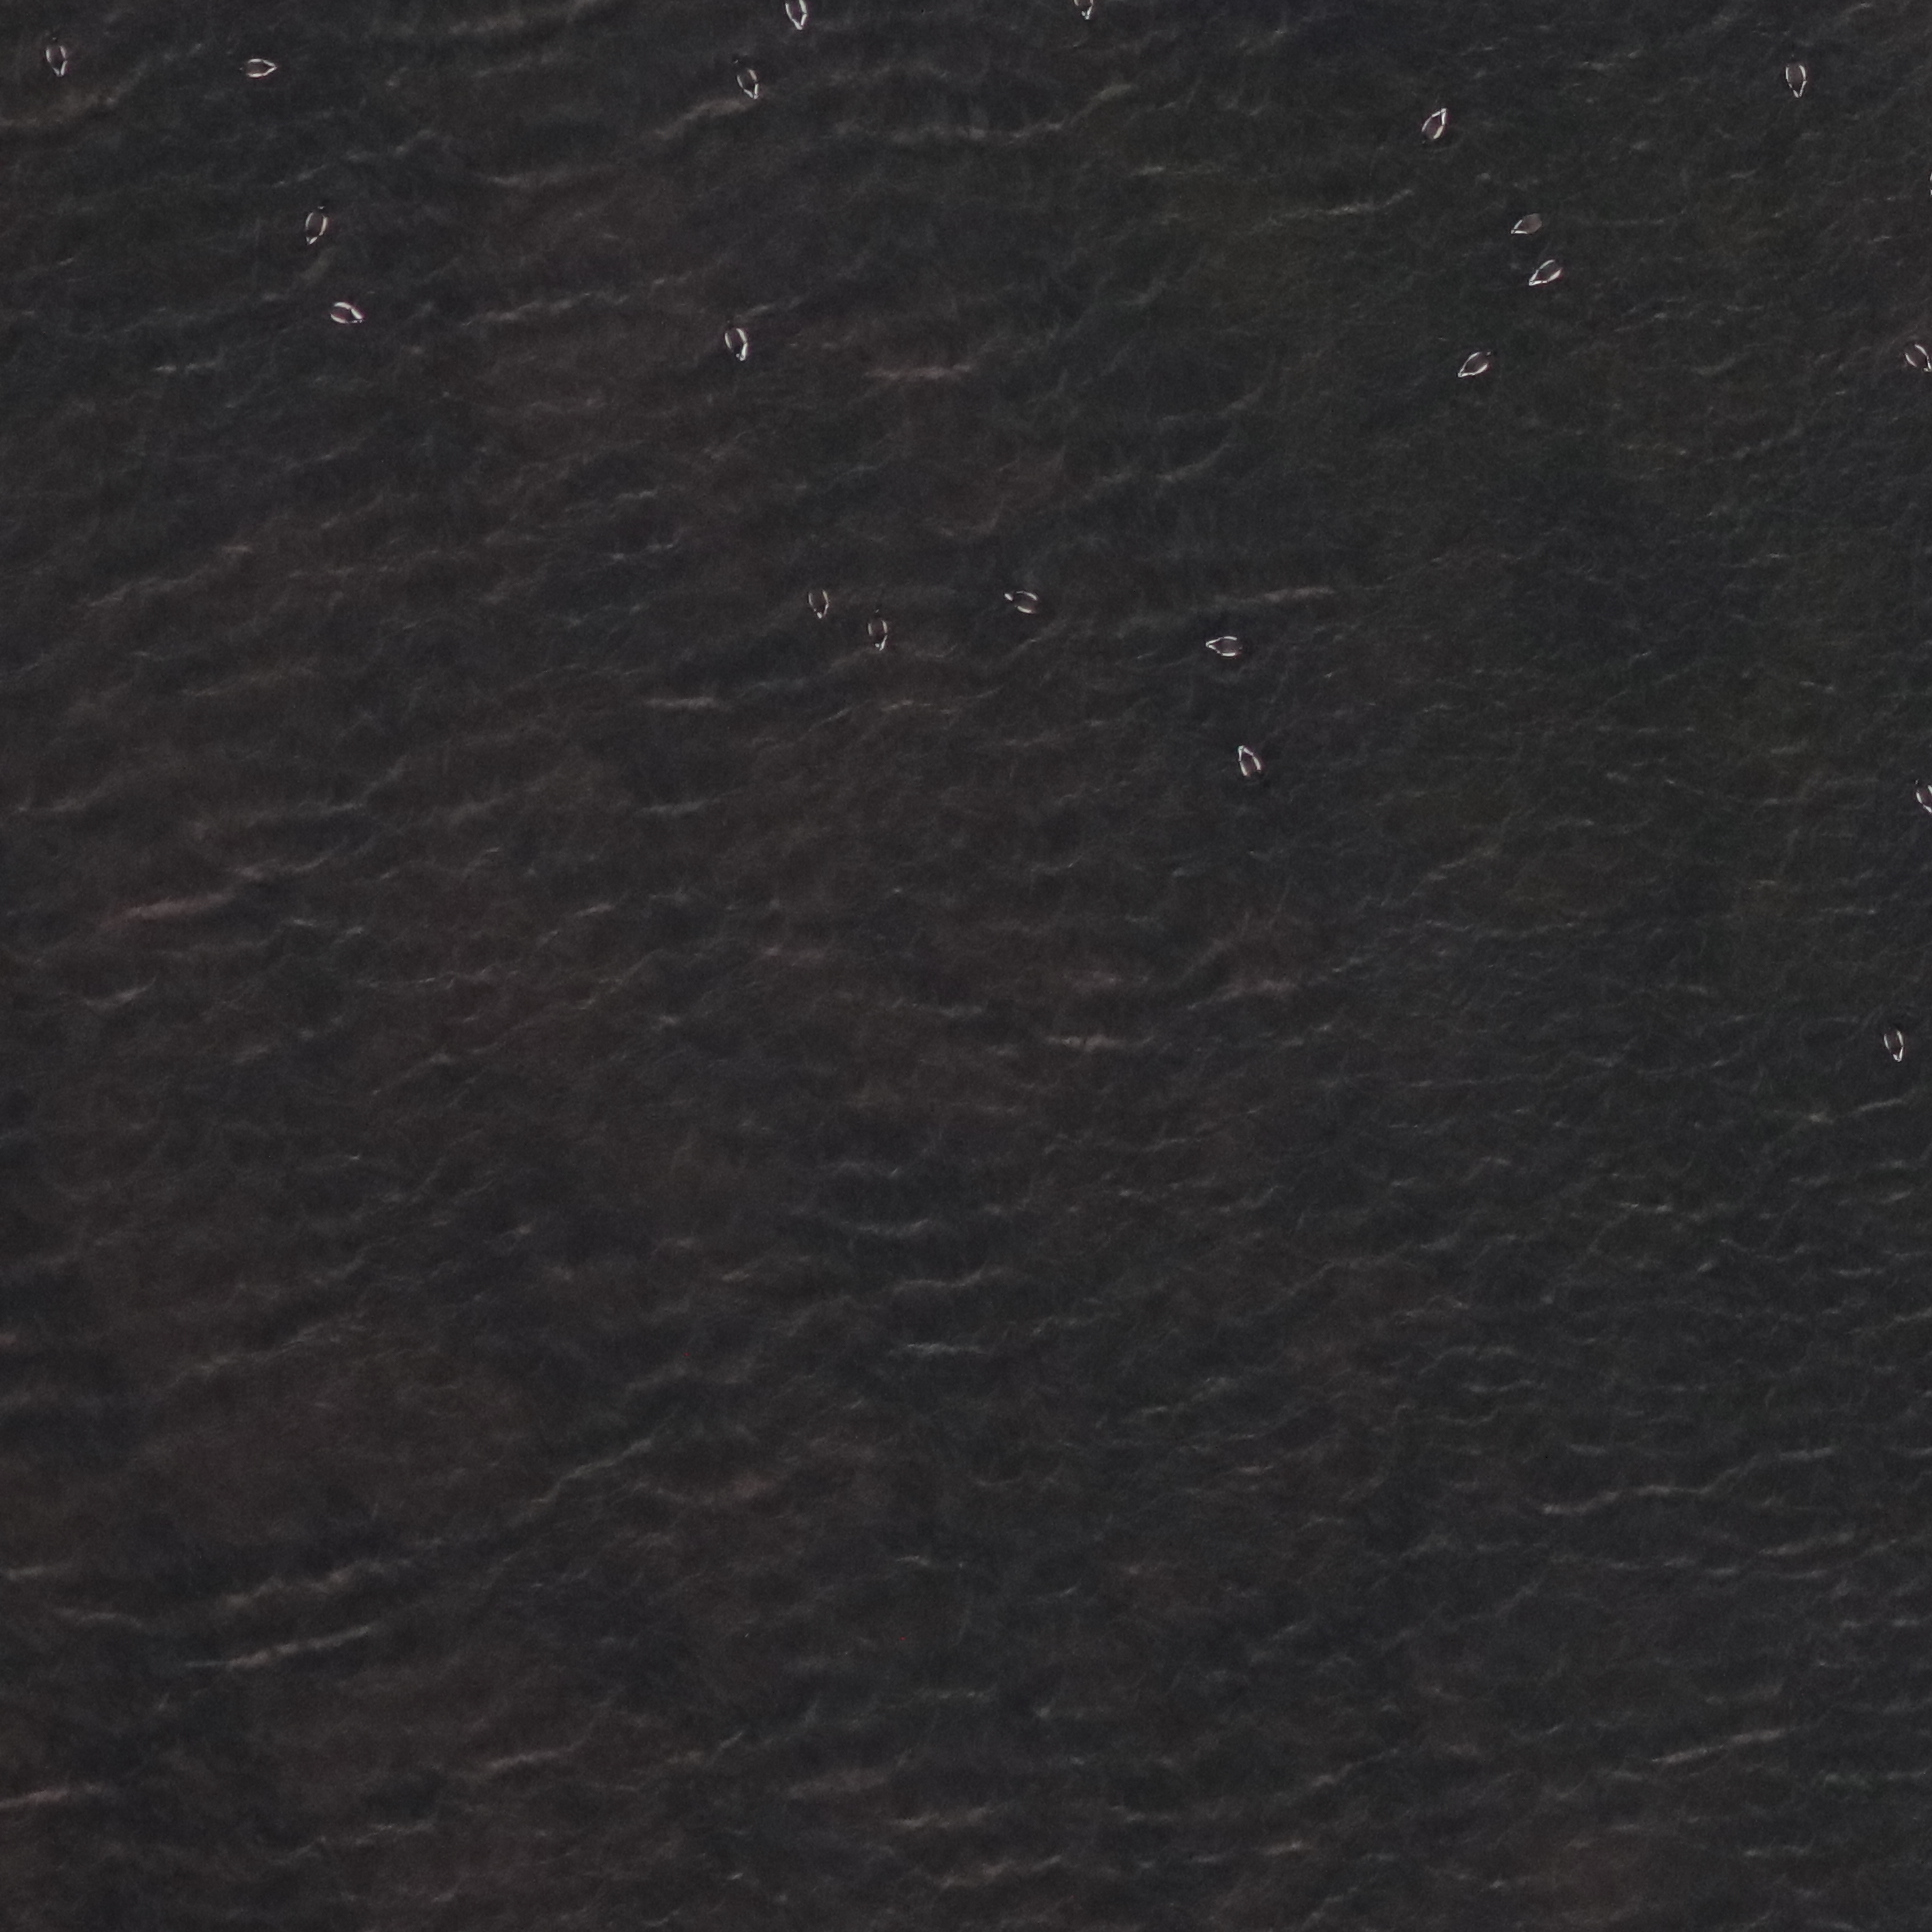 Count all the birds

21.